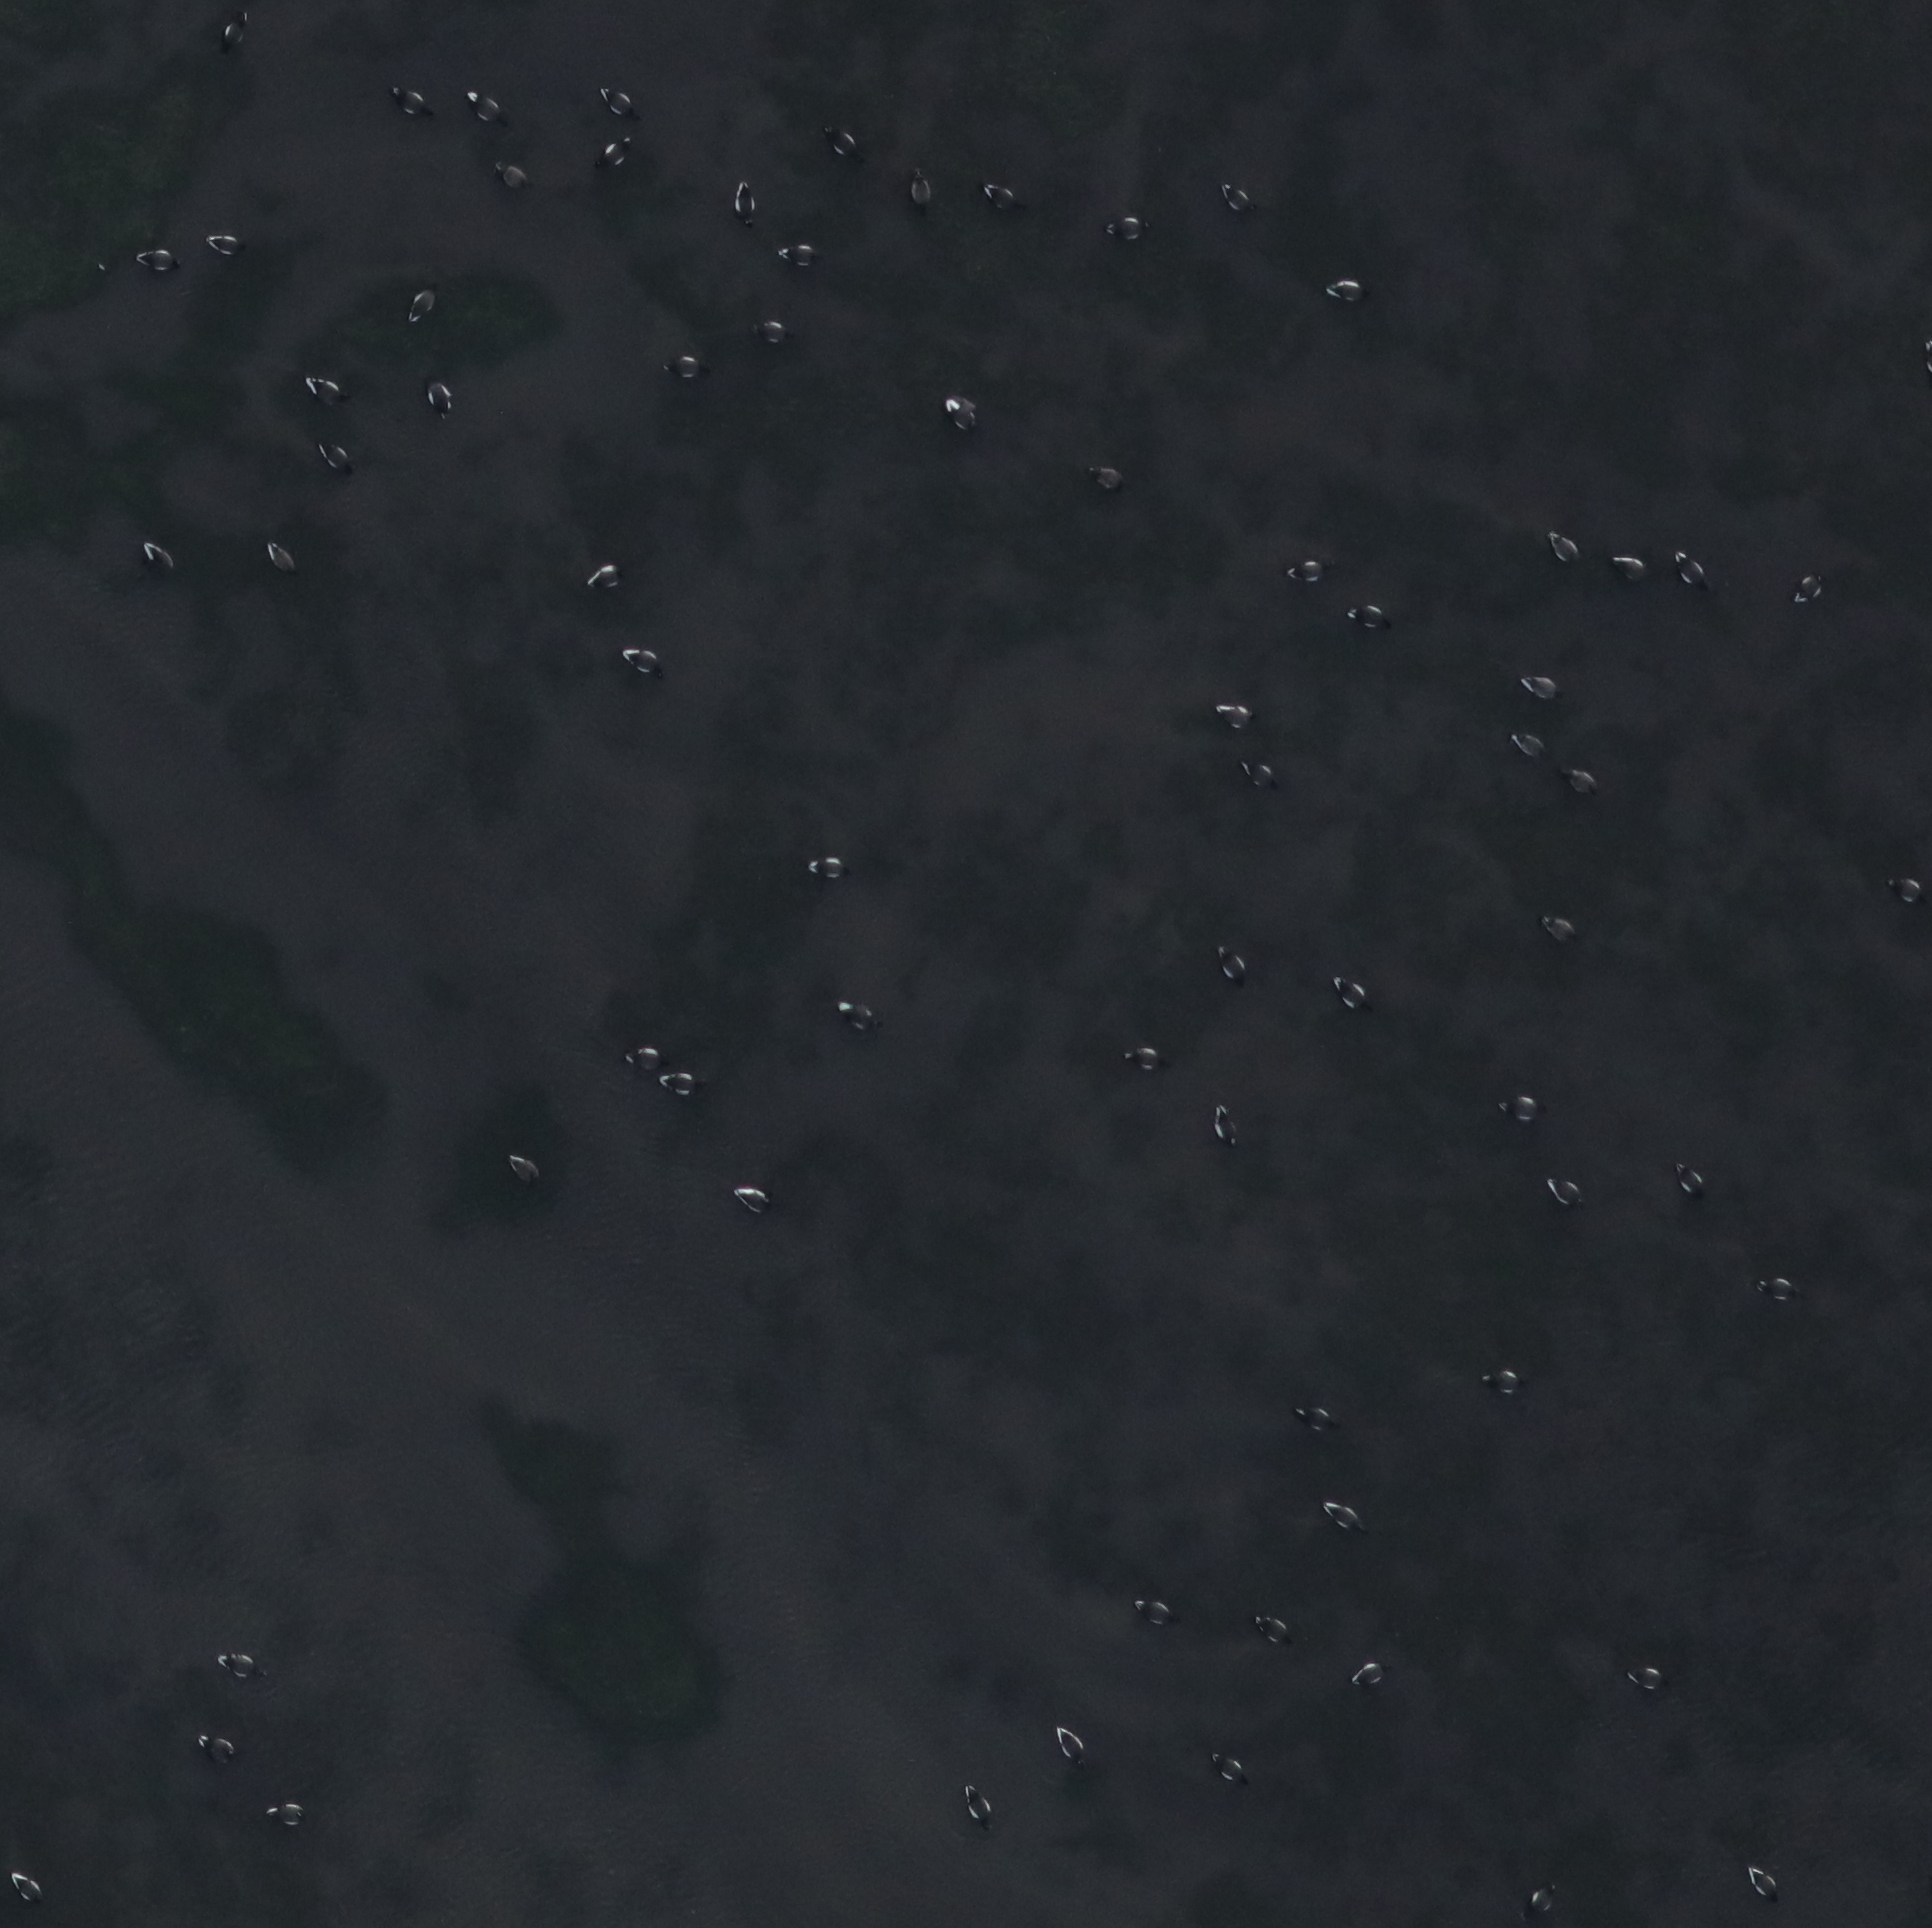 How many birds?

71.